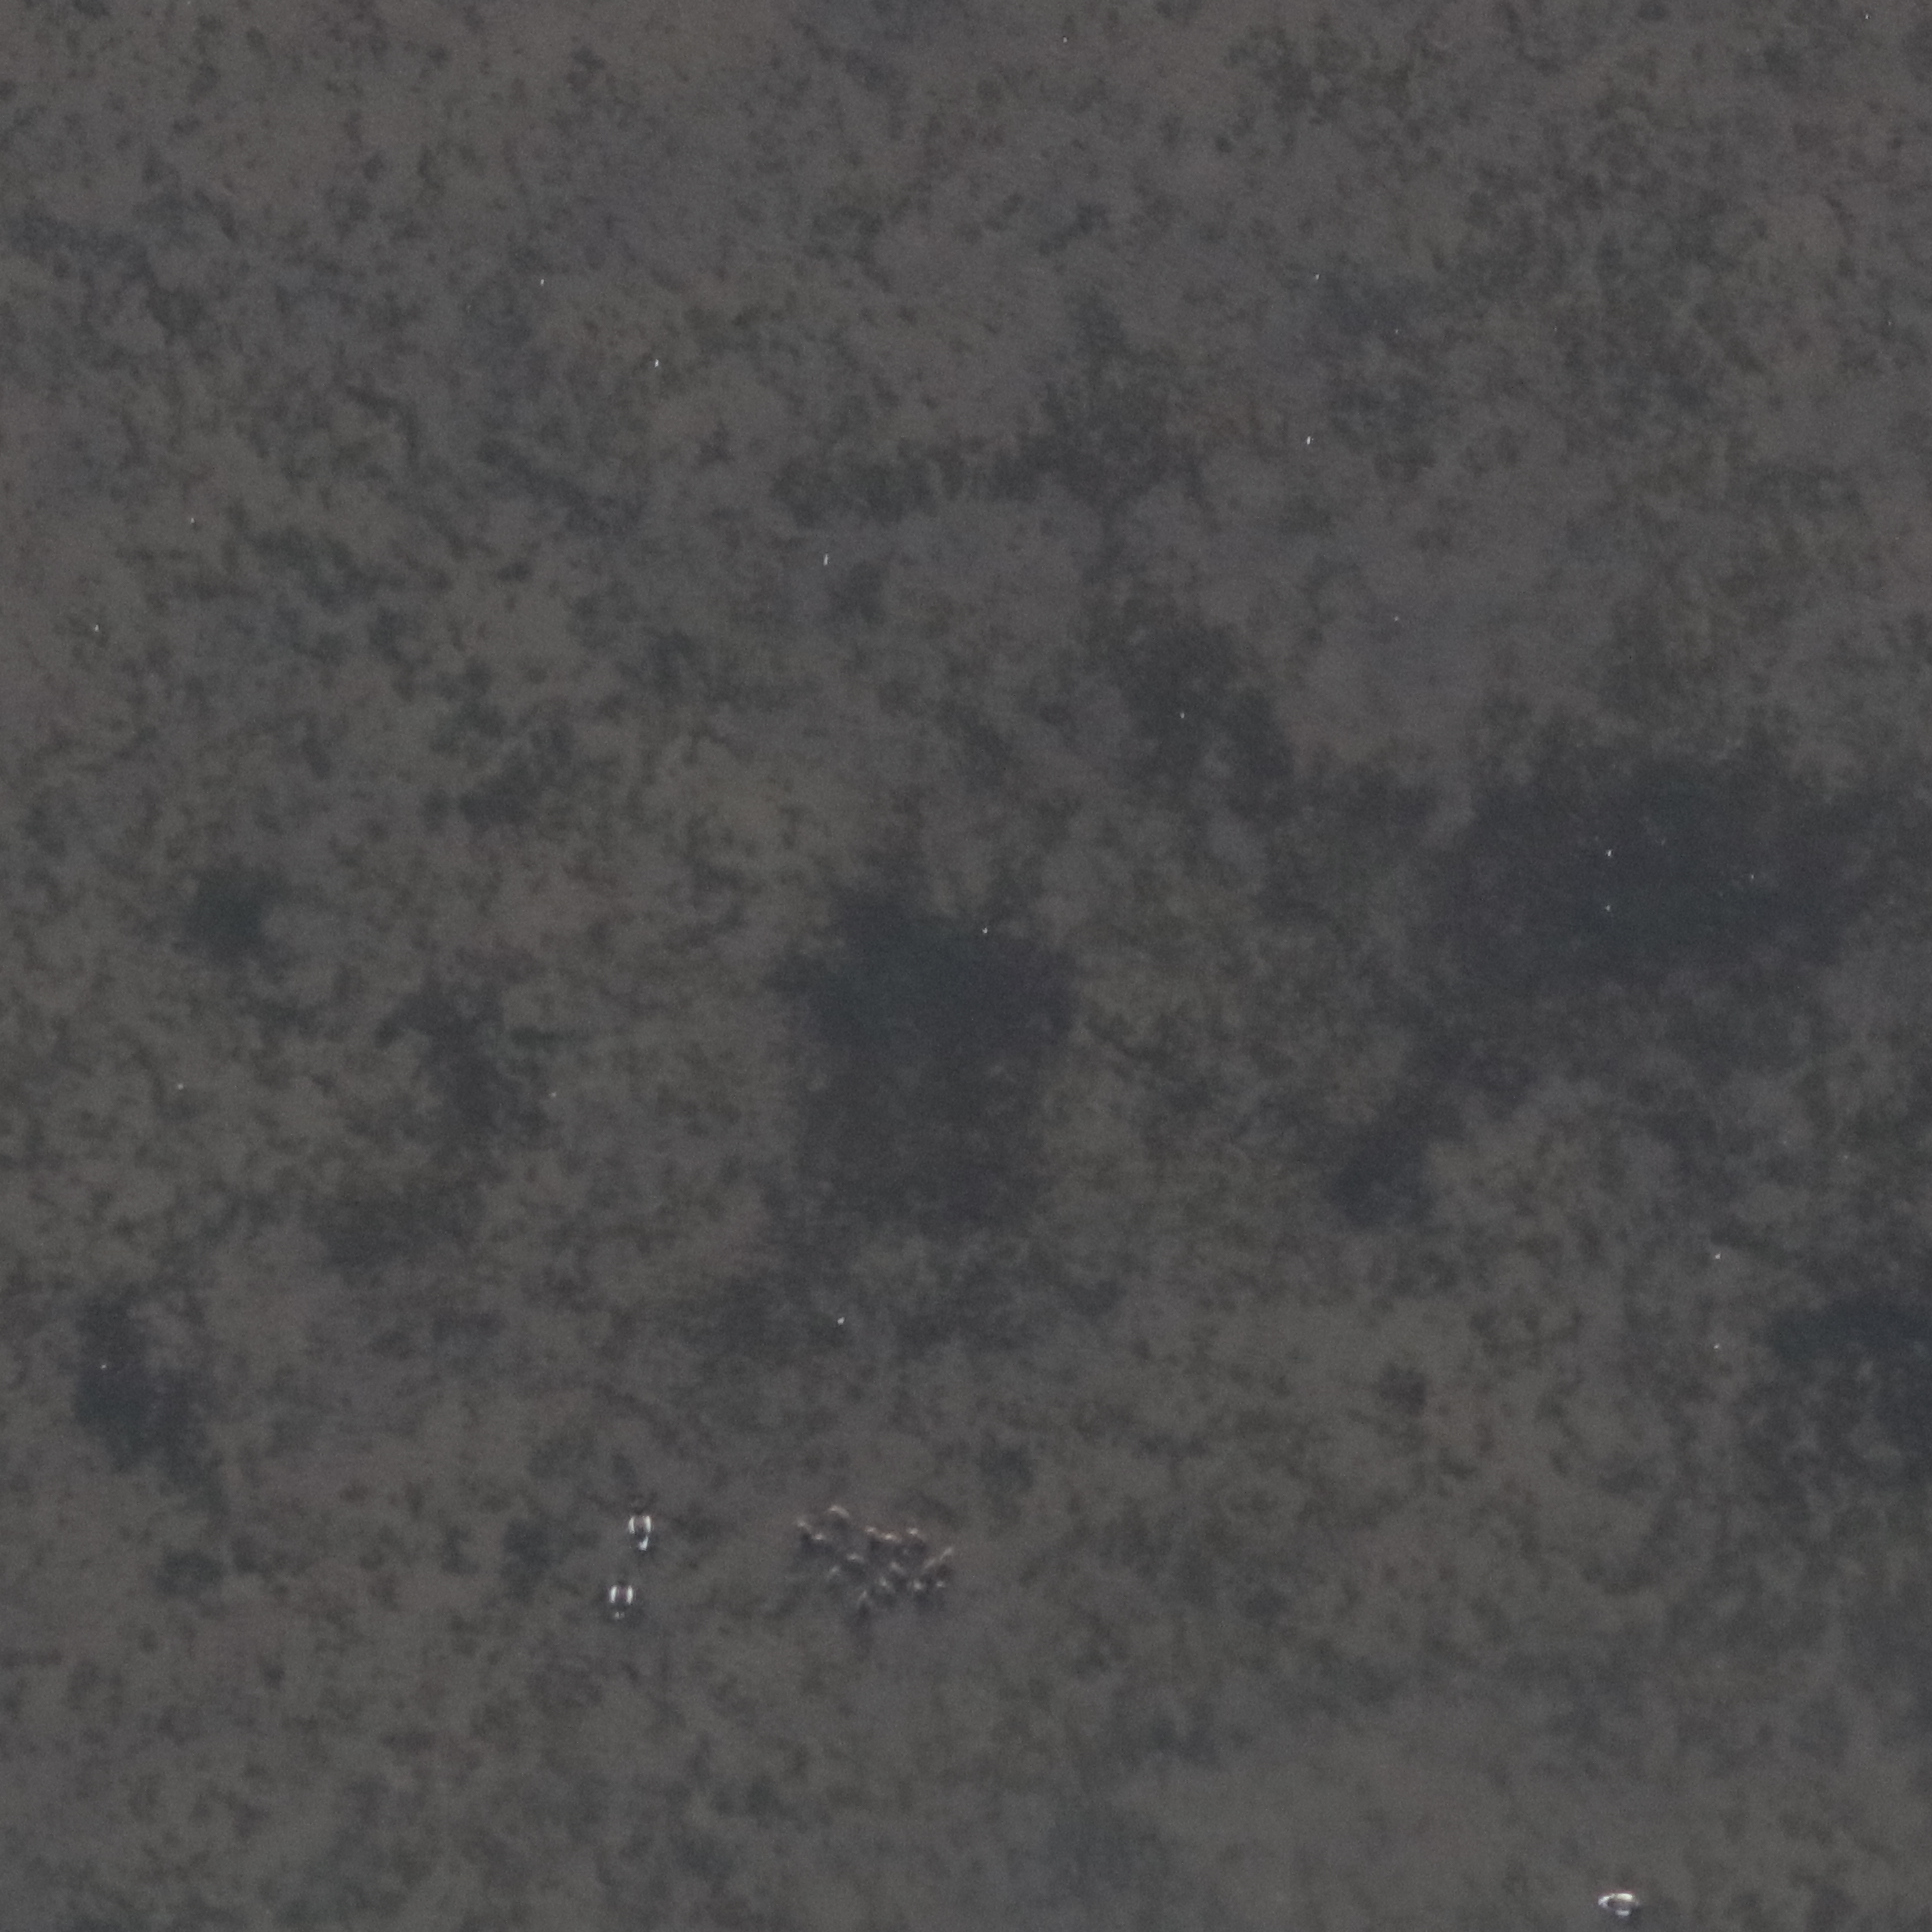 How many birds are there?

19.